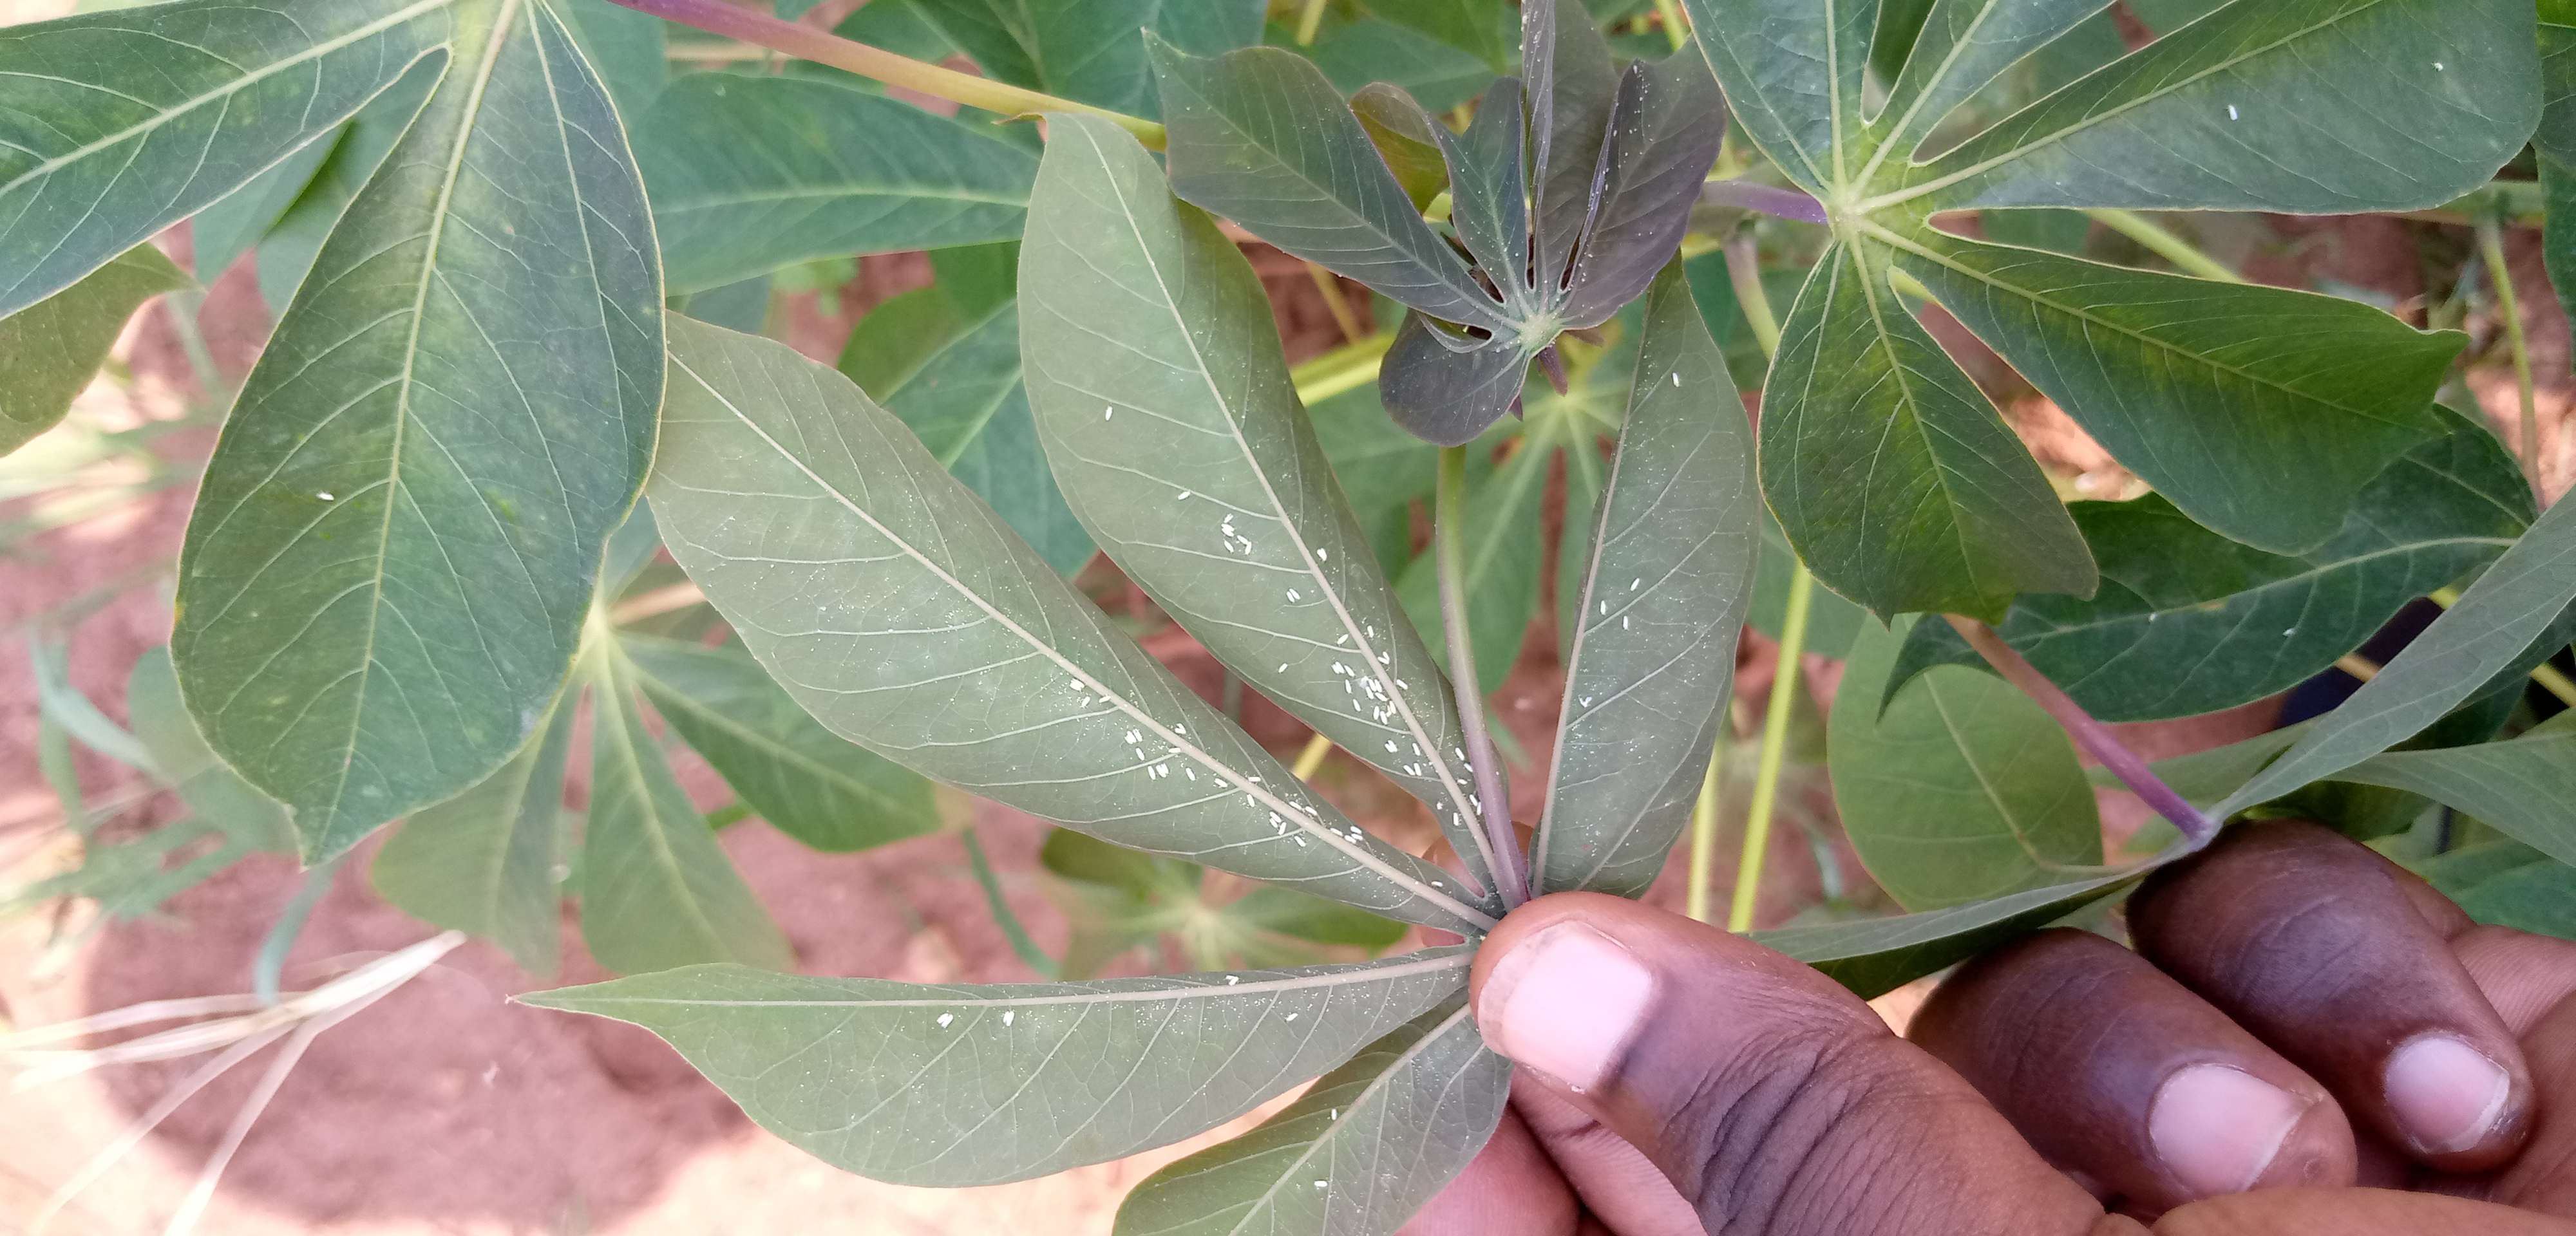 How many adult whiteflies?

88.